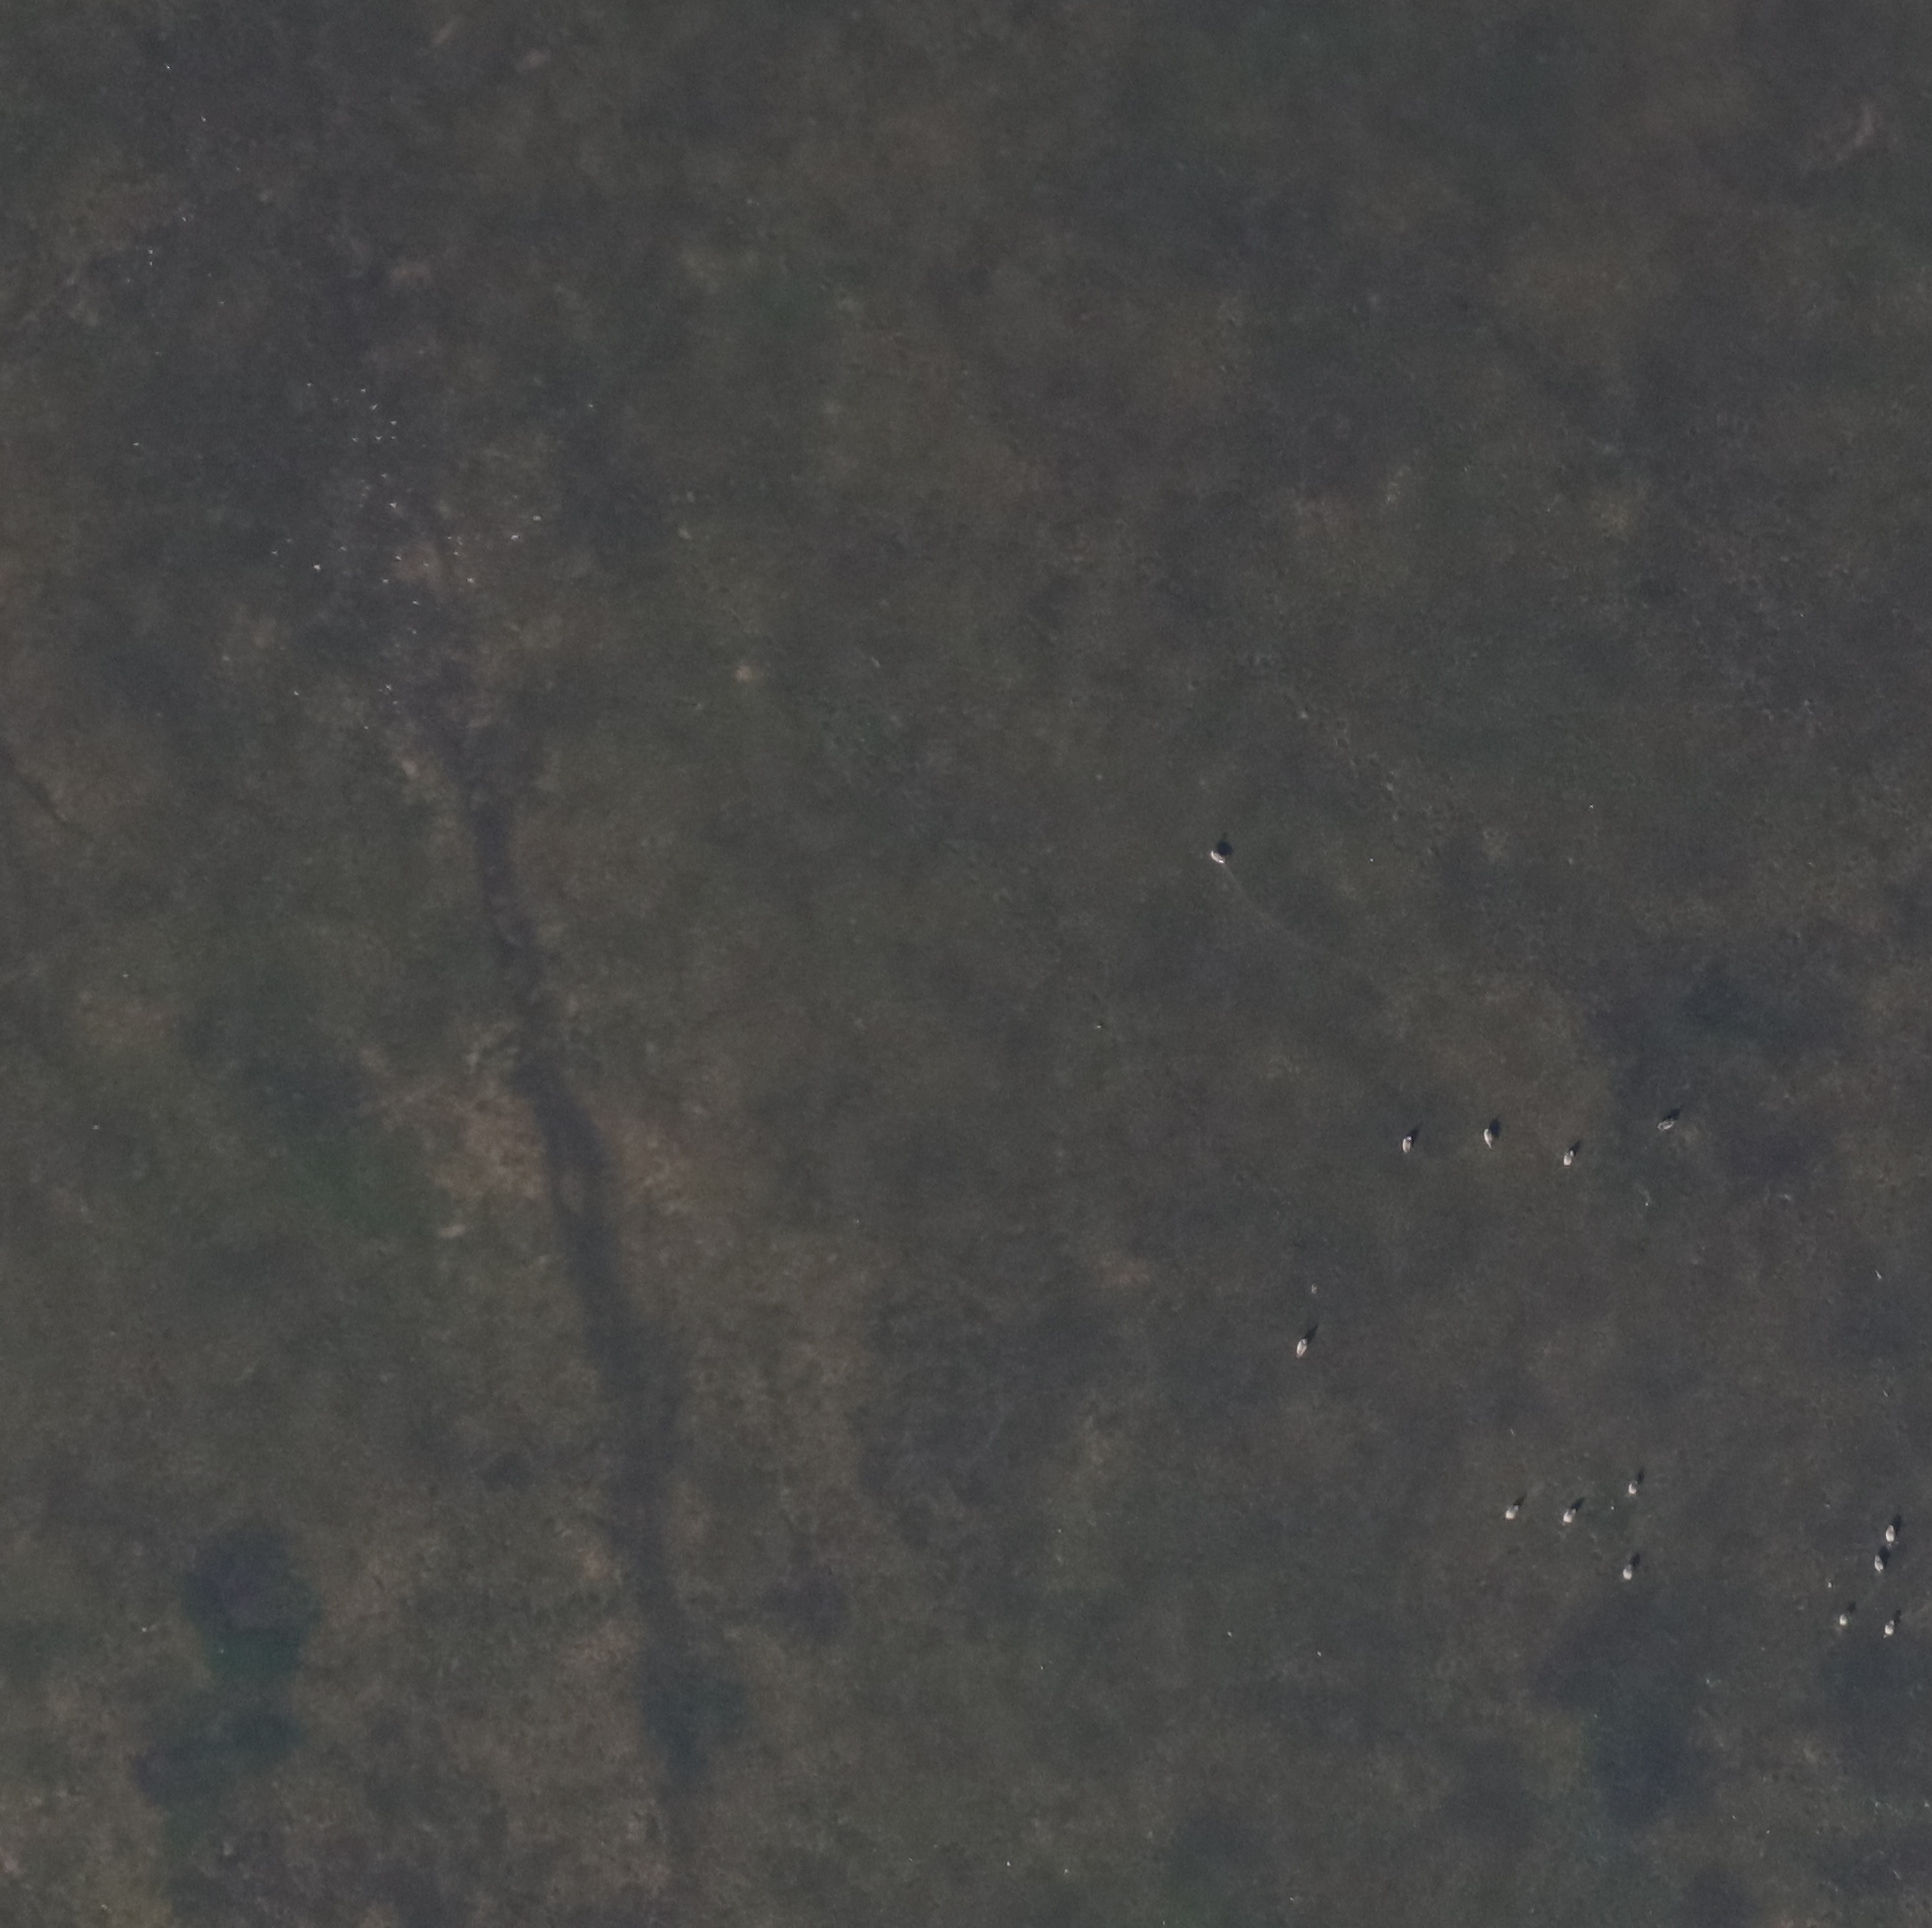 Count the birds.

14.